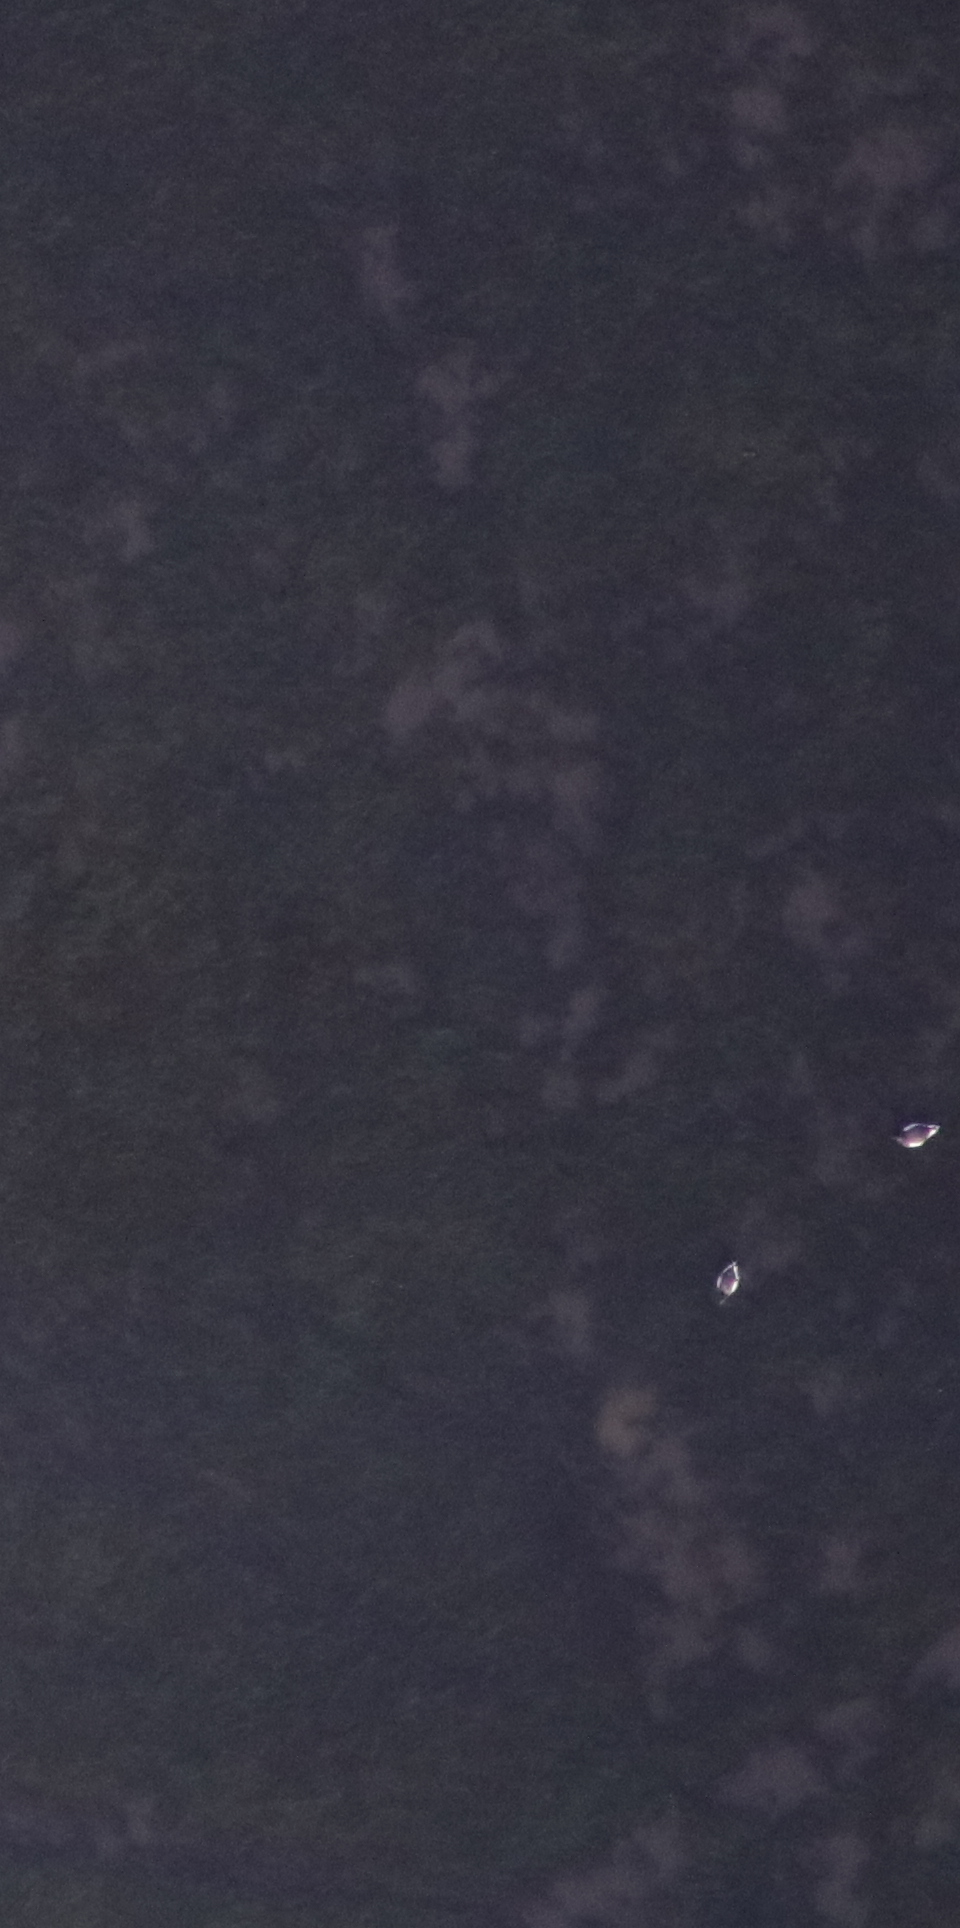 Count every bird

2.